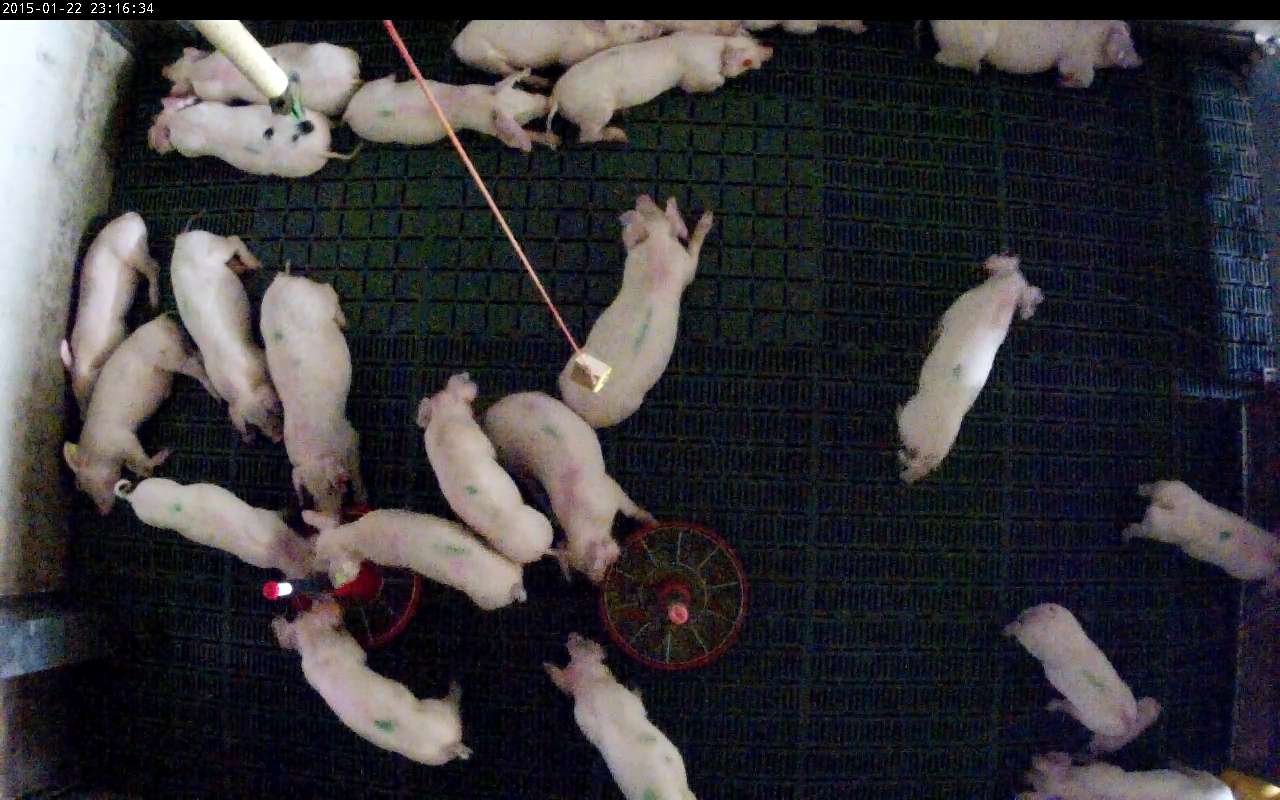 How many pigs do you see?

22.